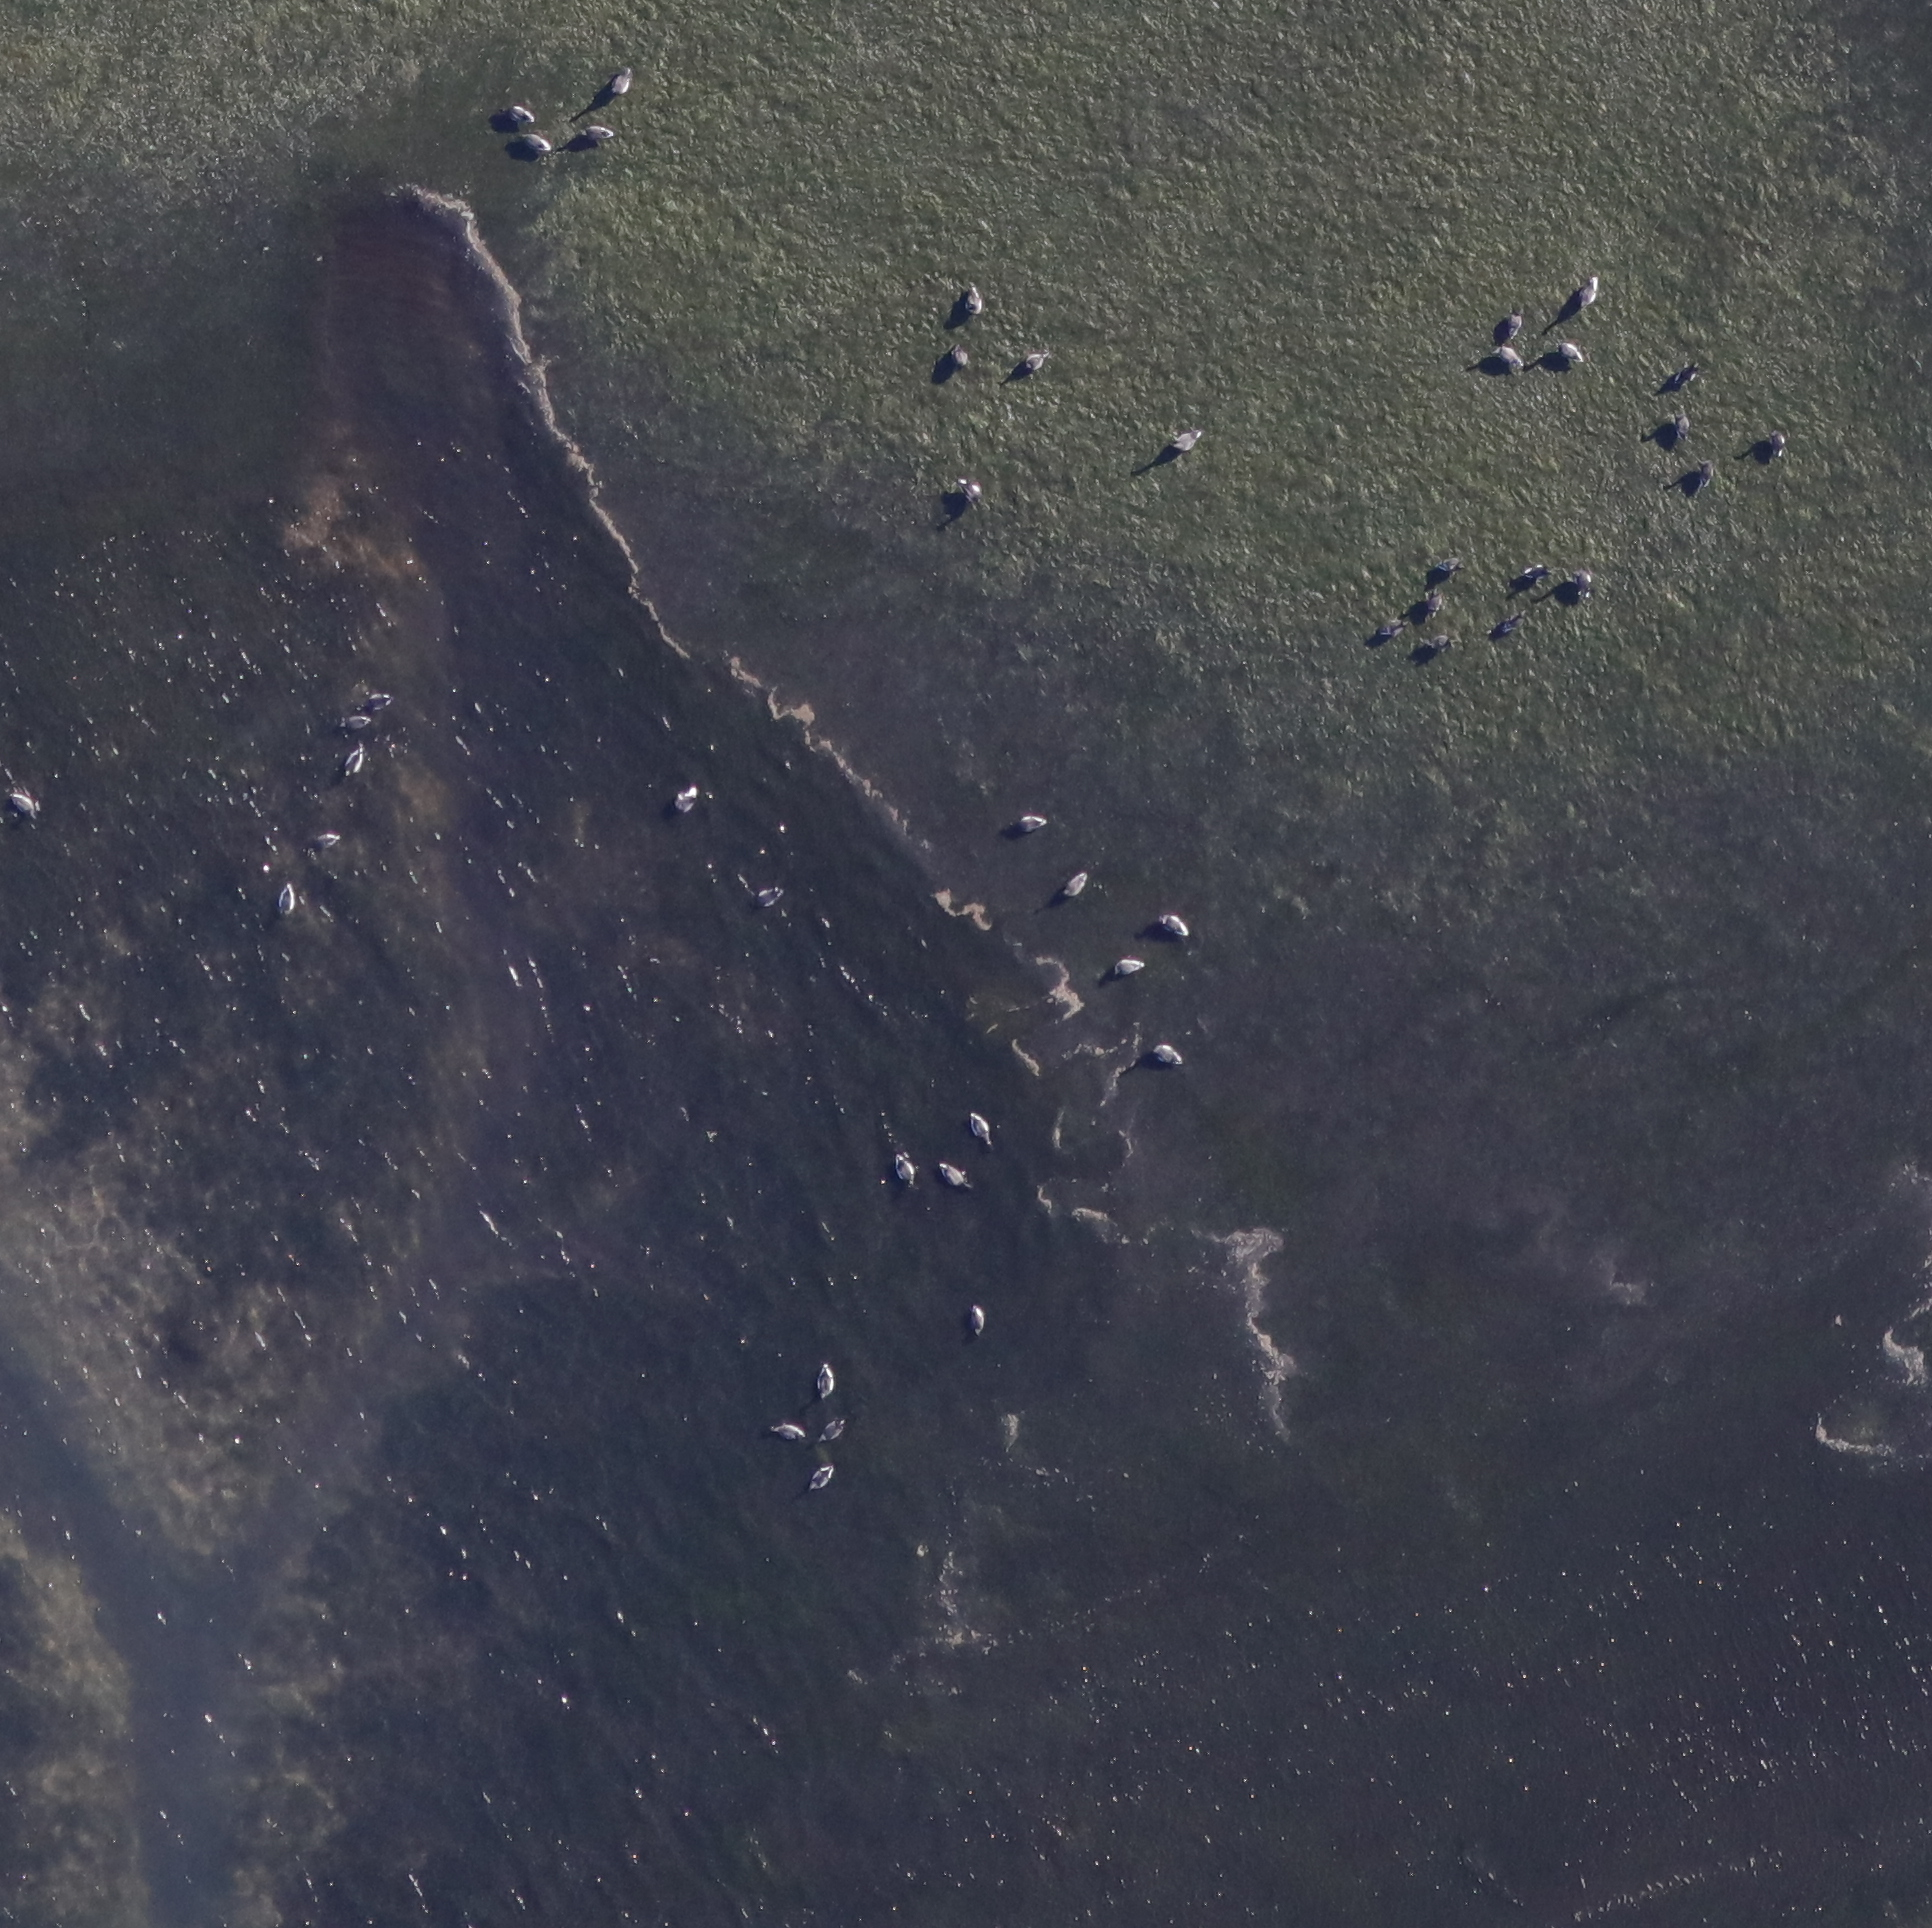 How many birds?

45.